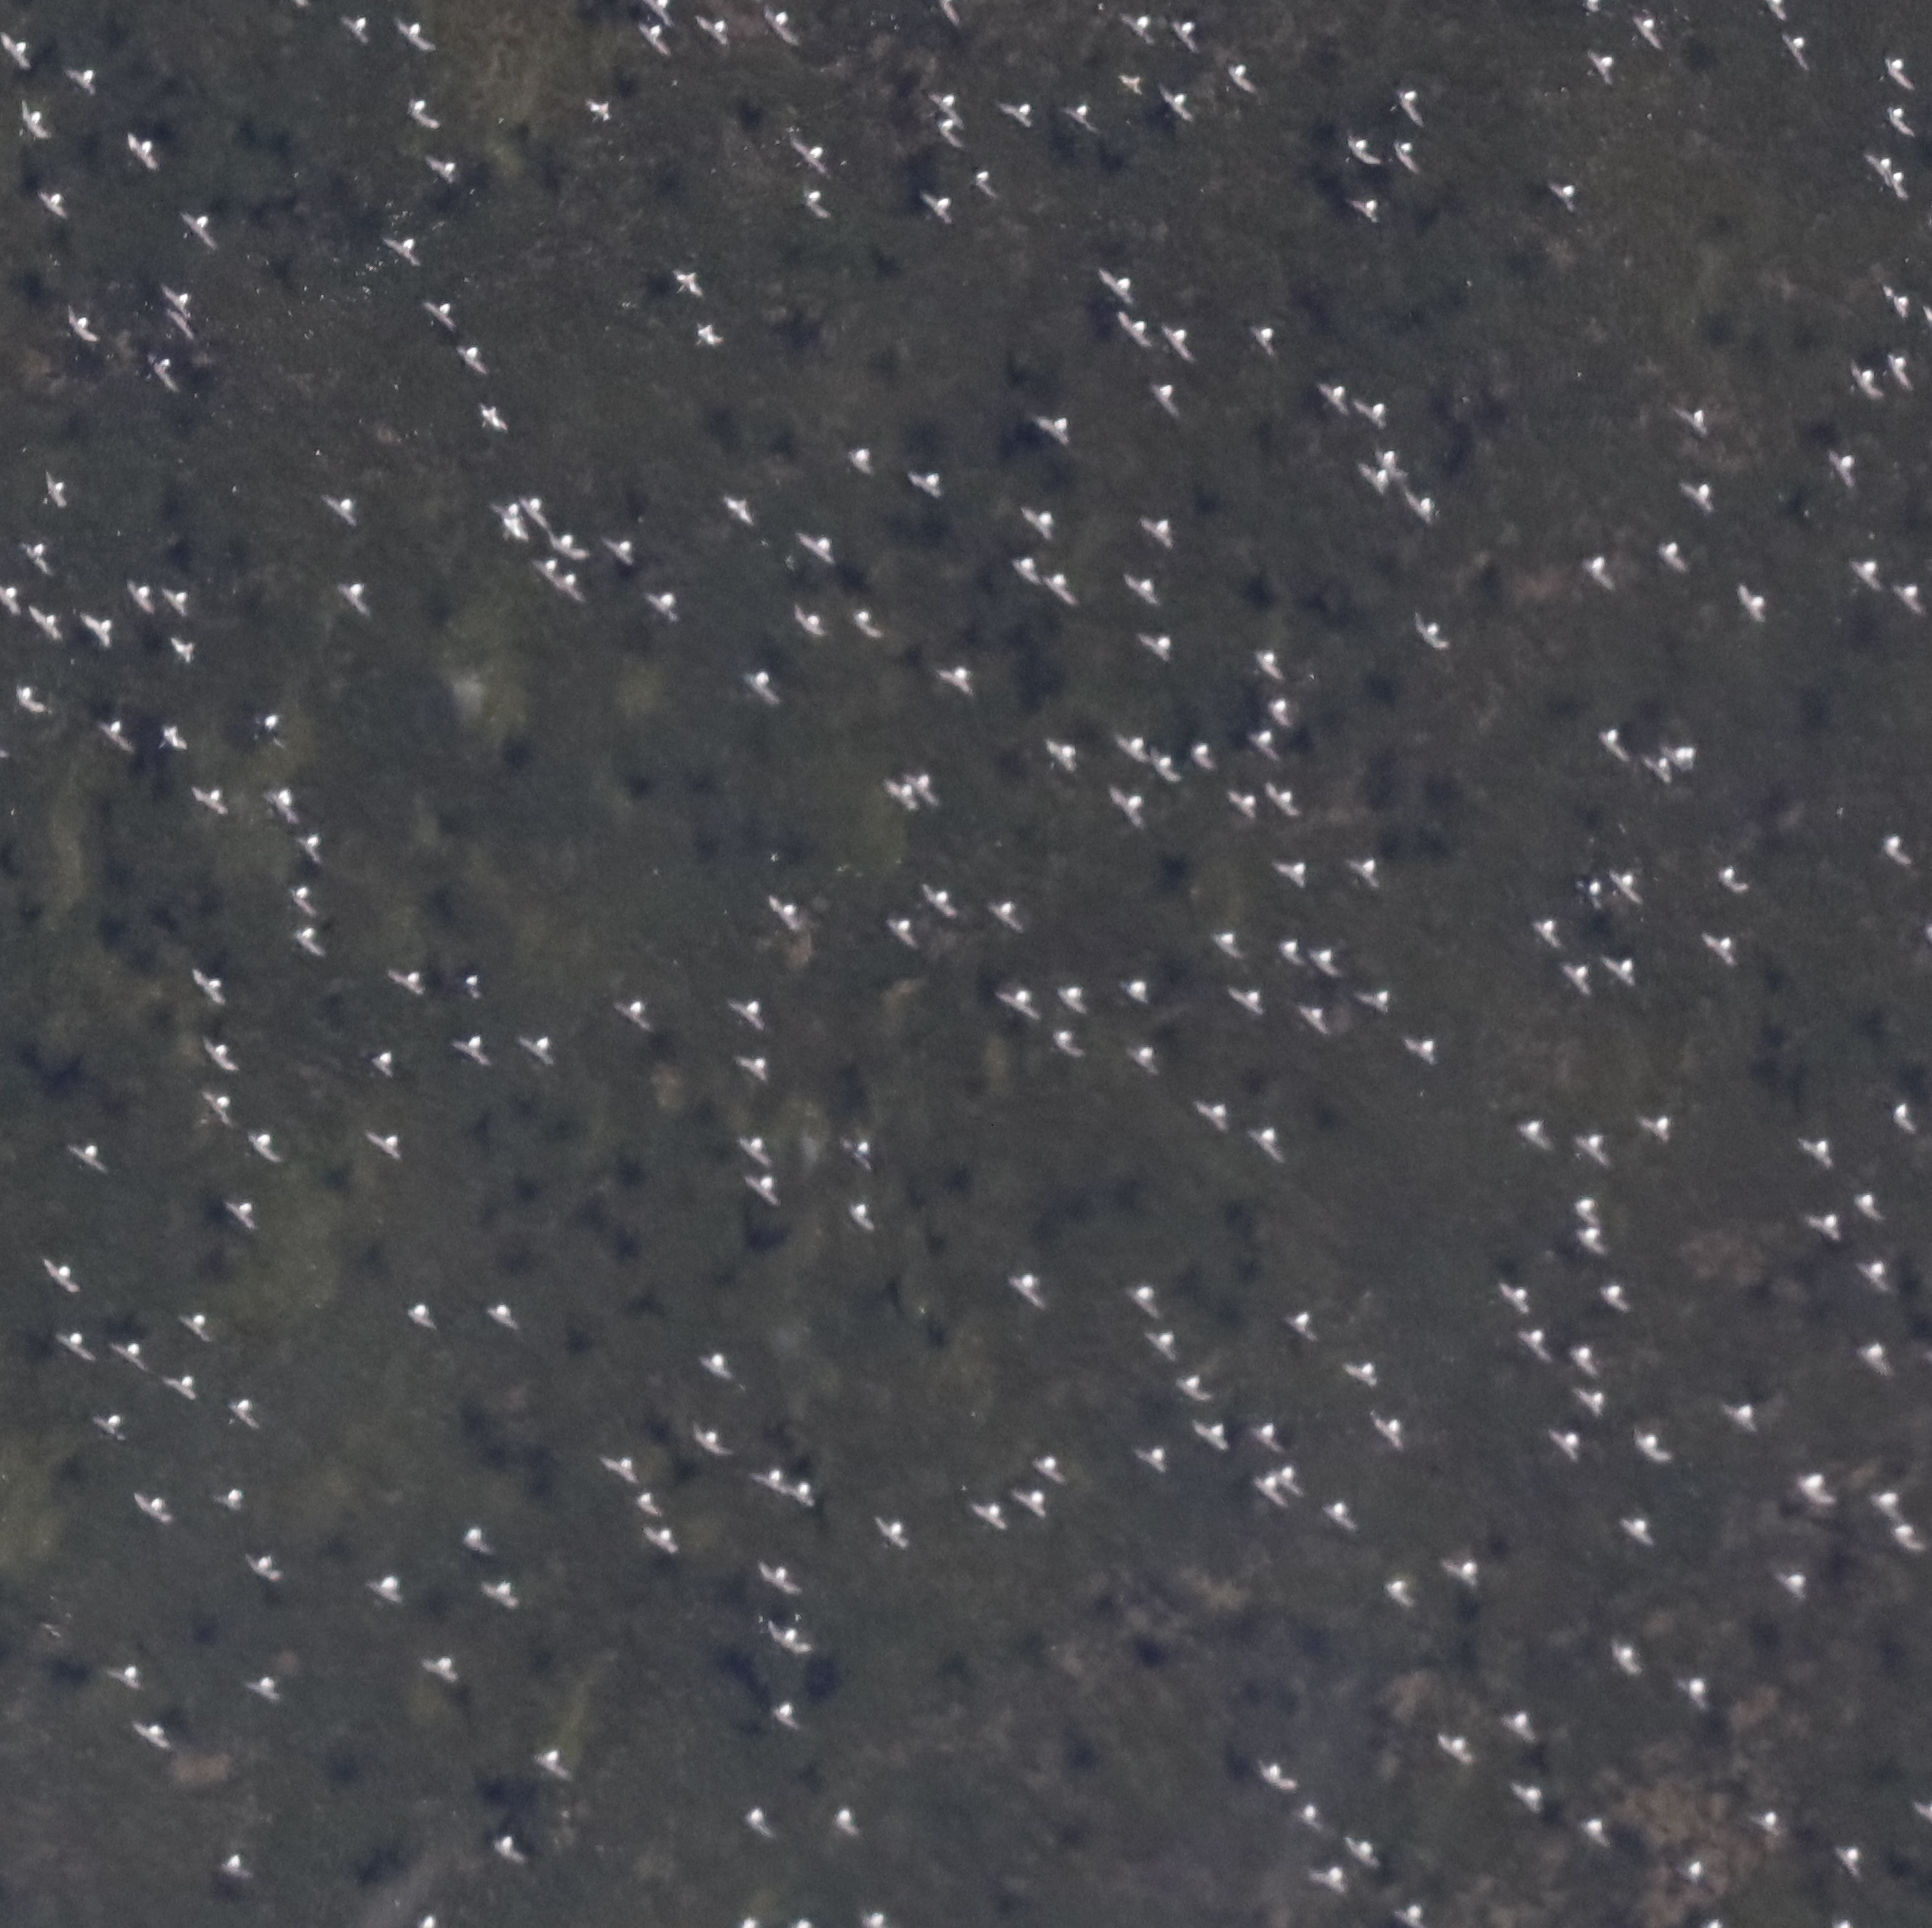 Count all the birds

270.